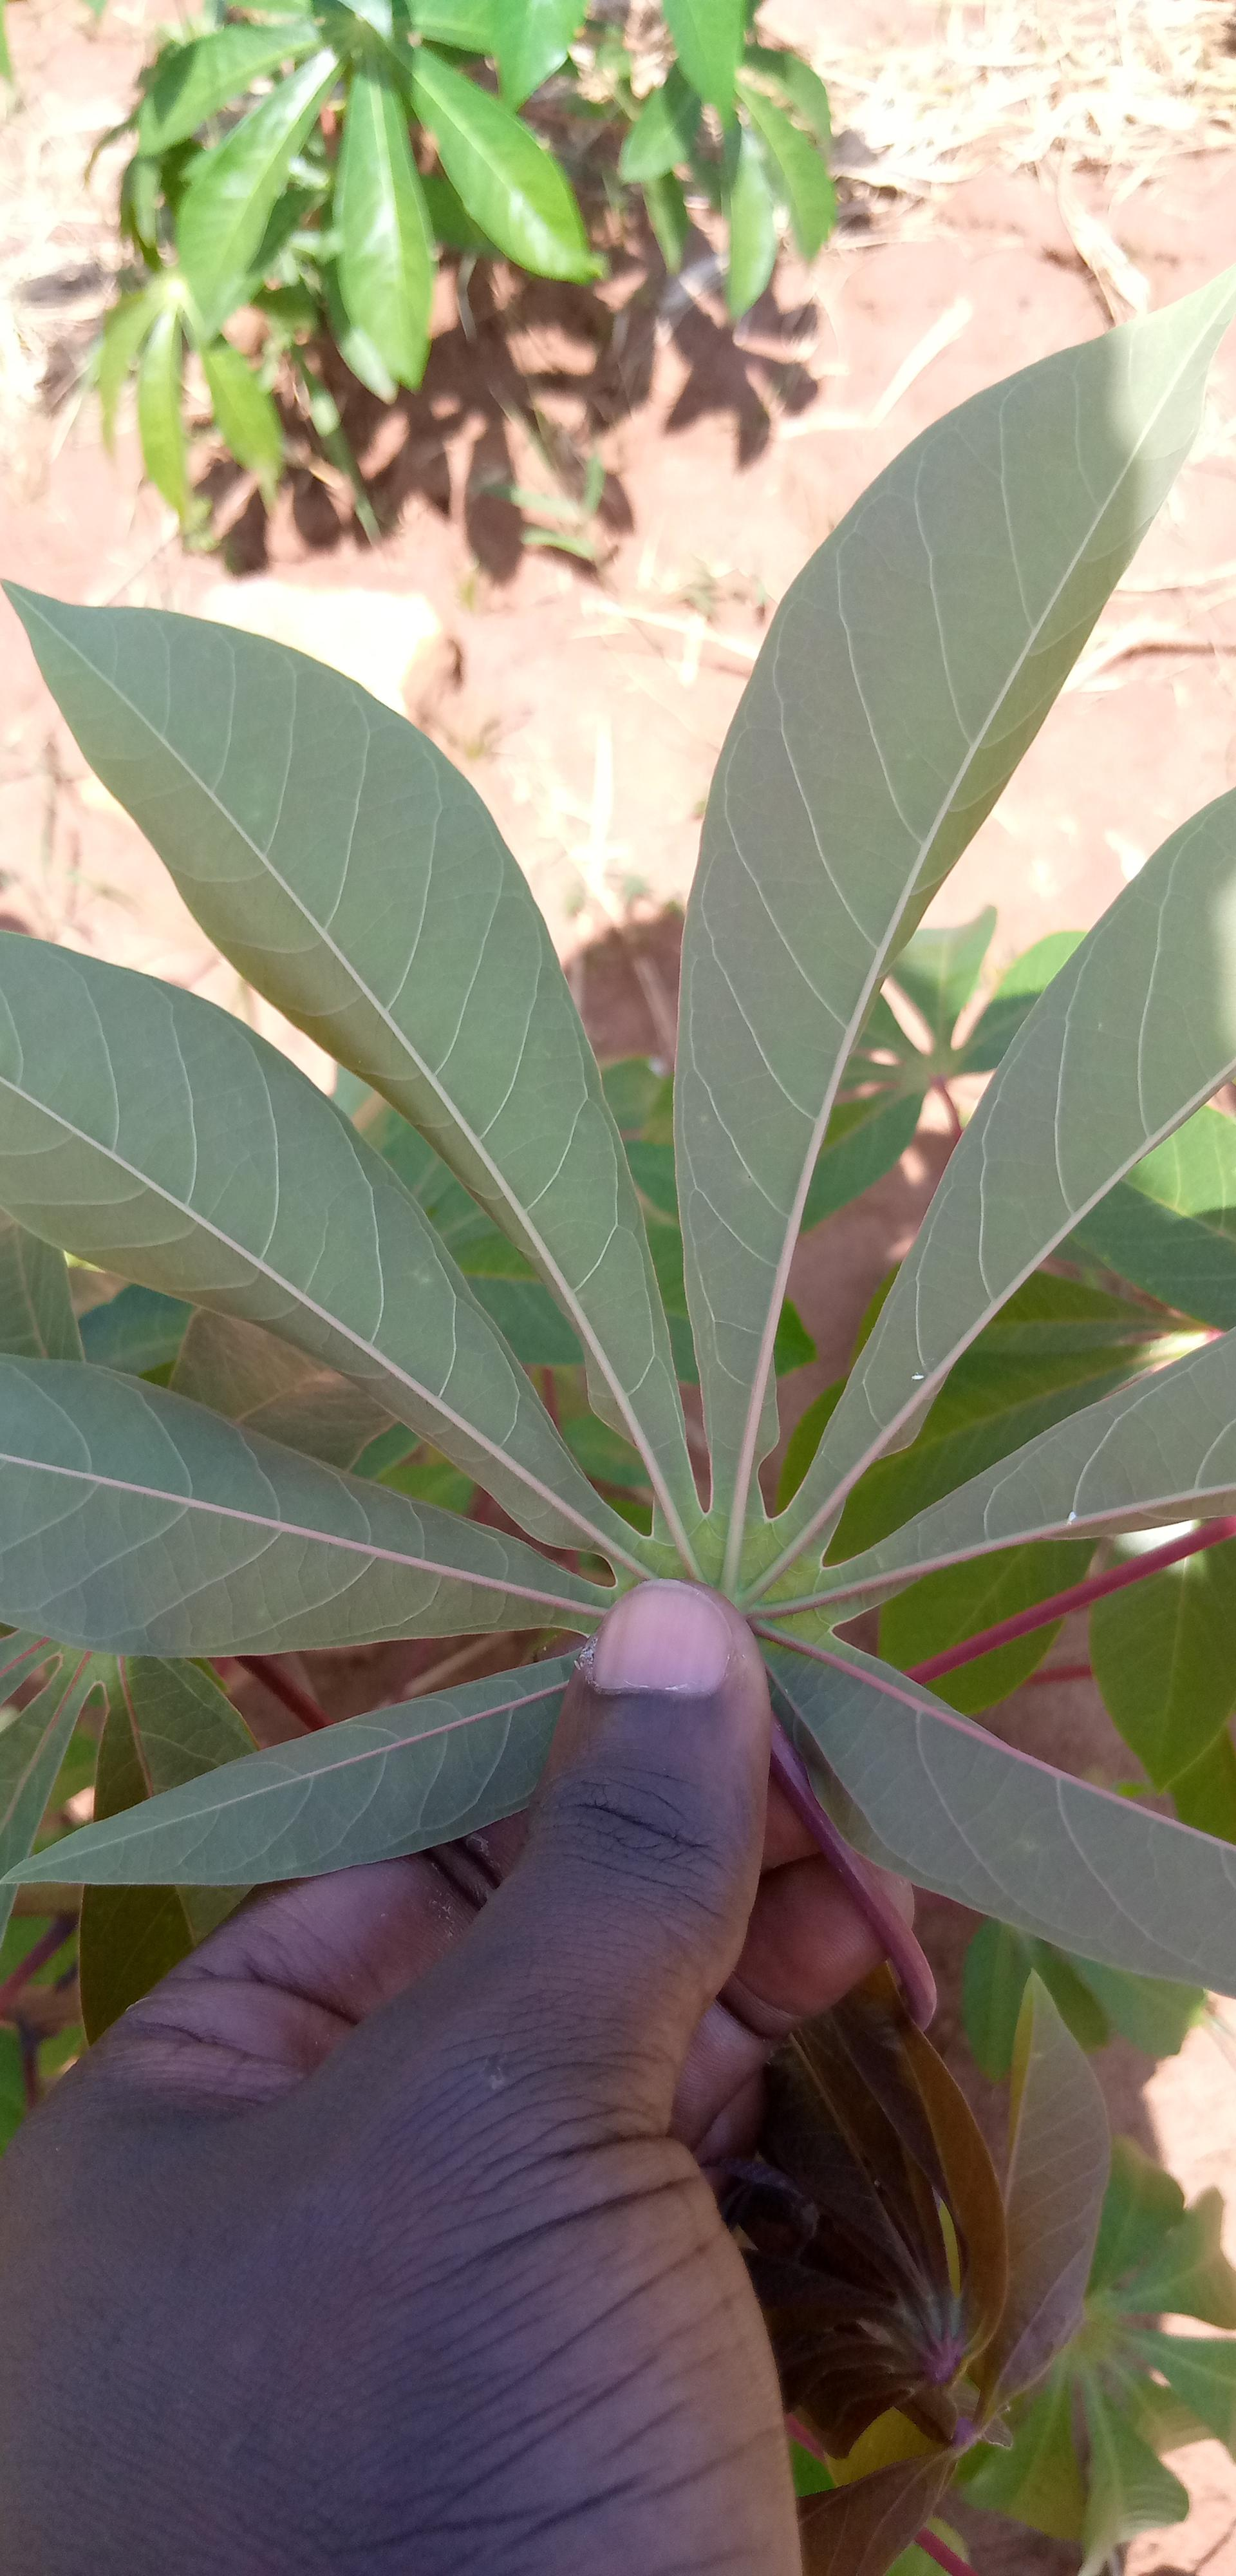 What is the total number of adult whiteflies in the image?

2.